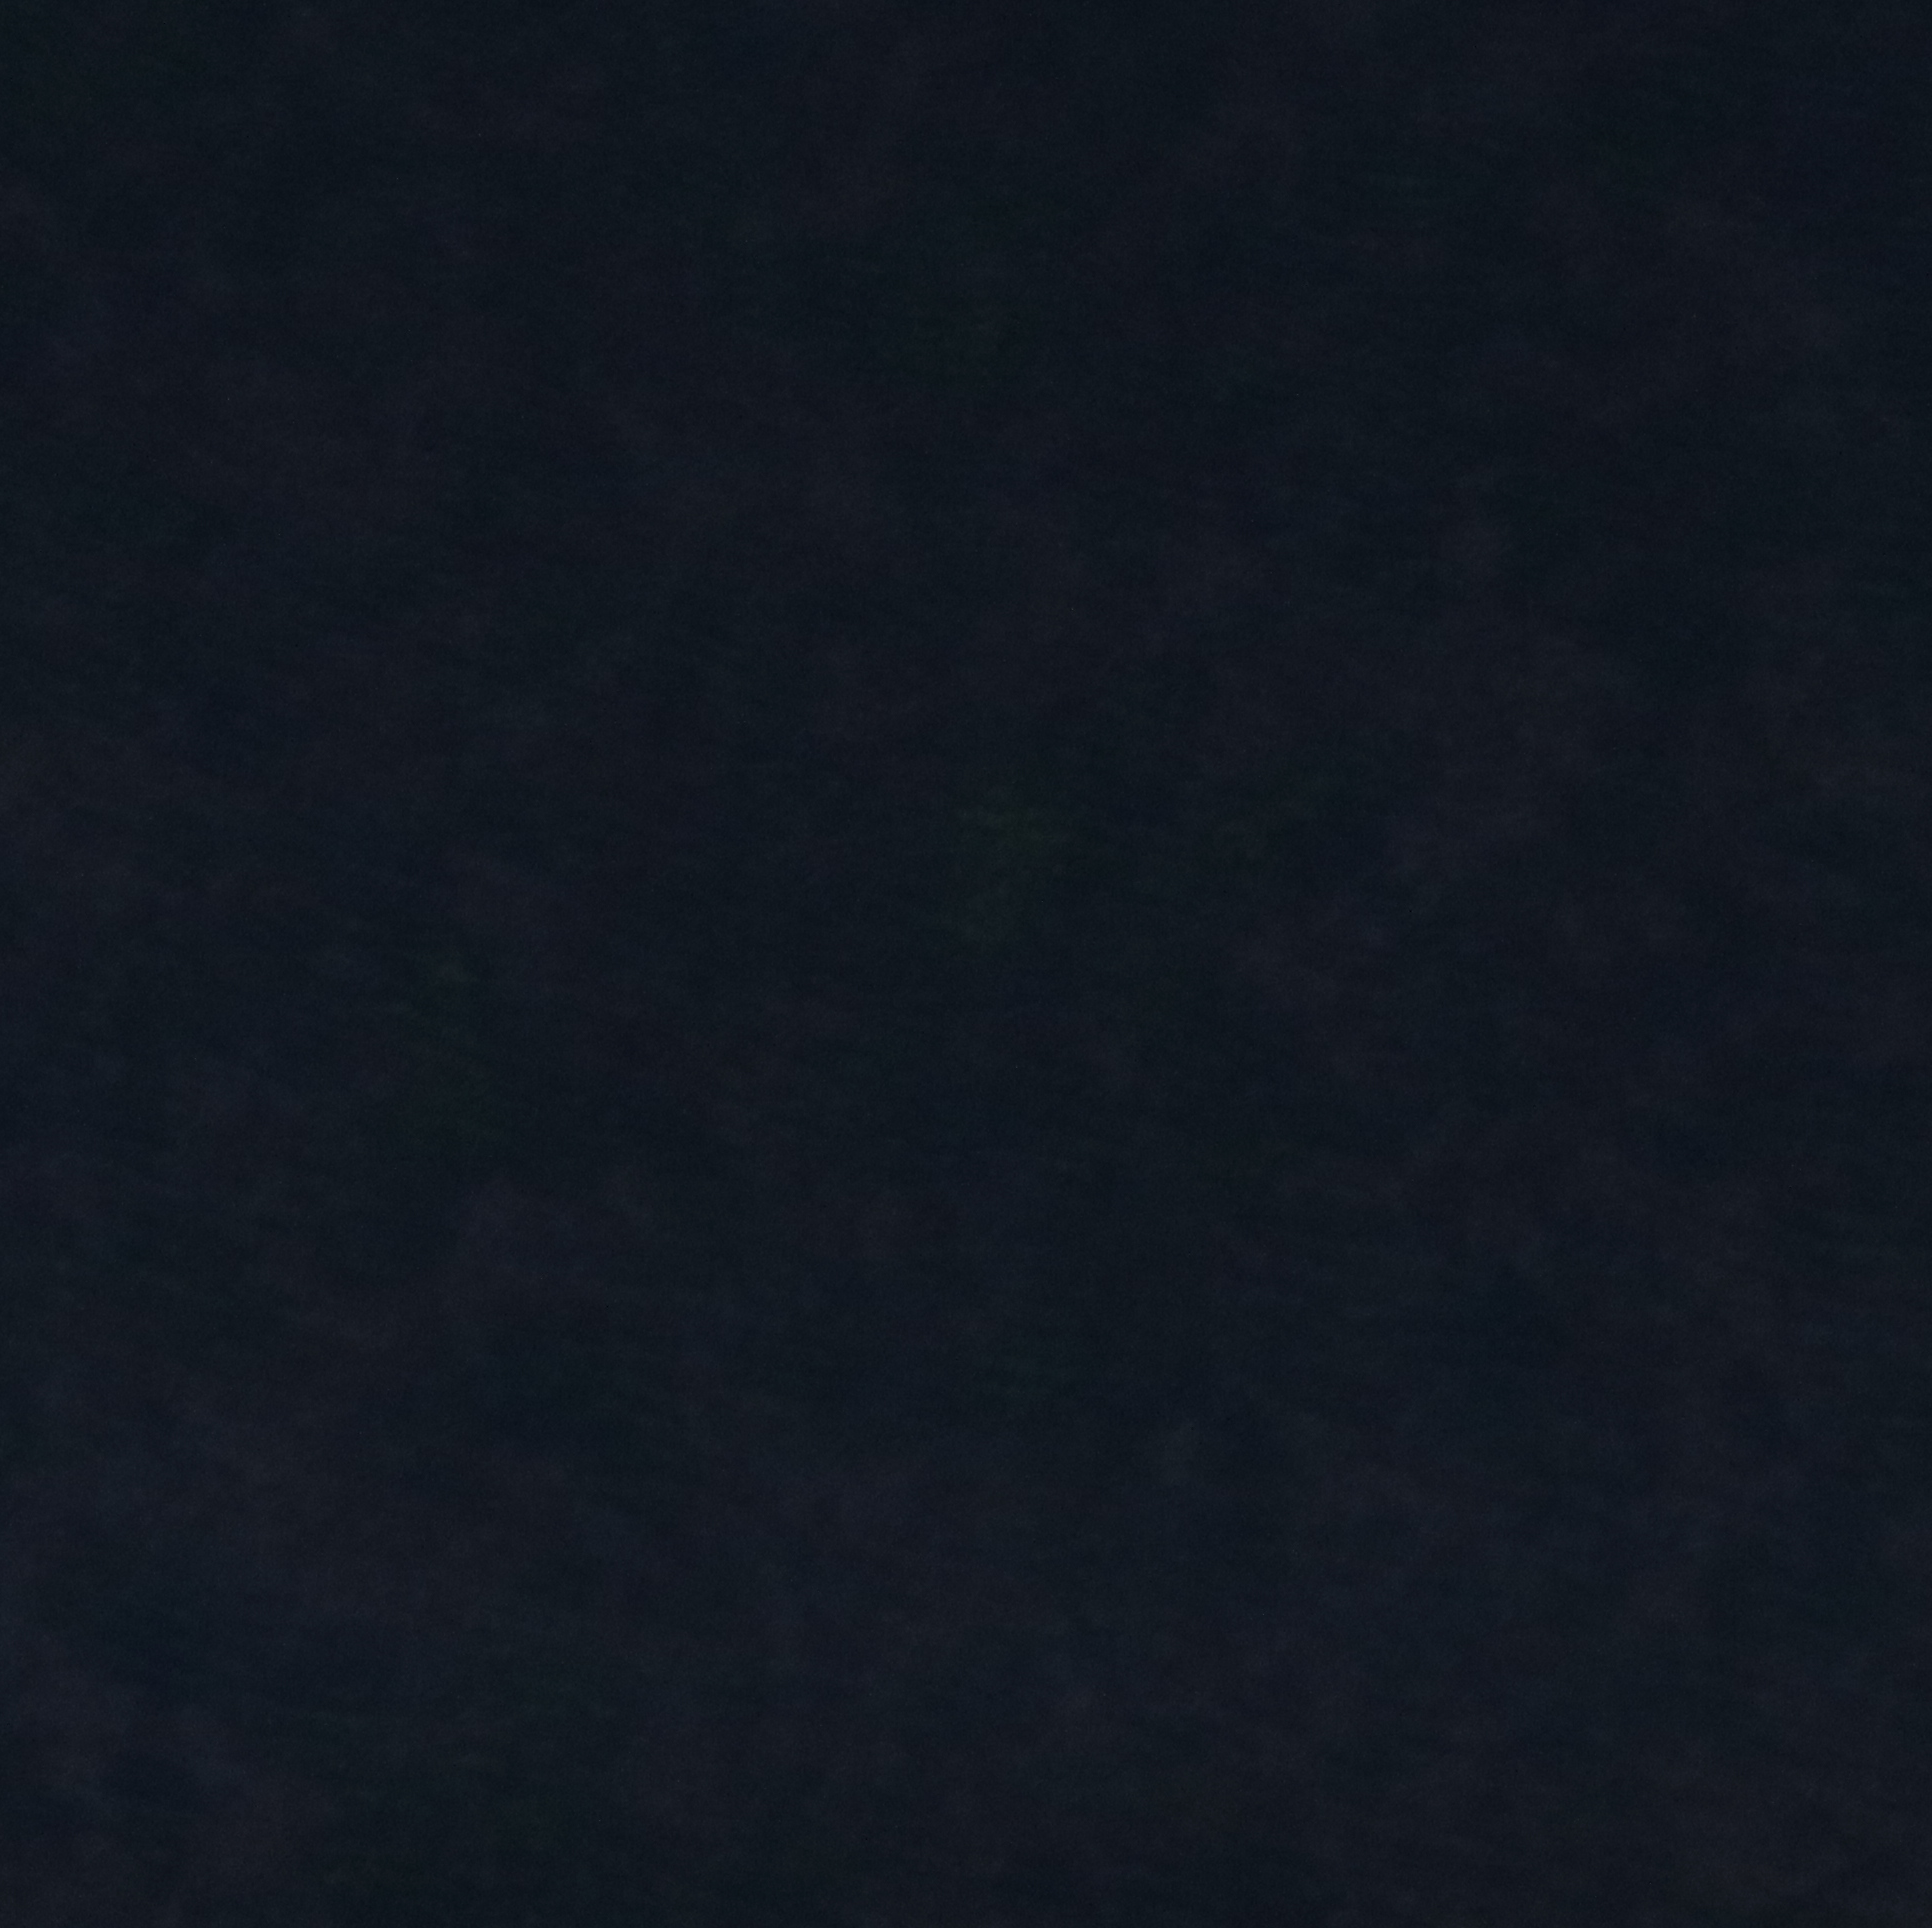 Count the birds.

0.